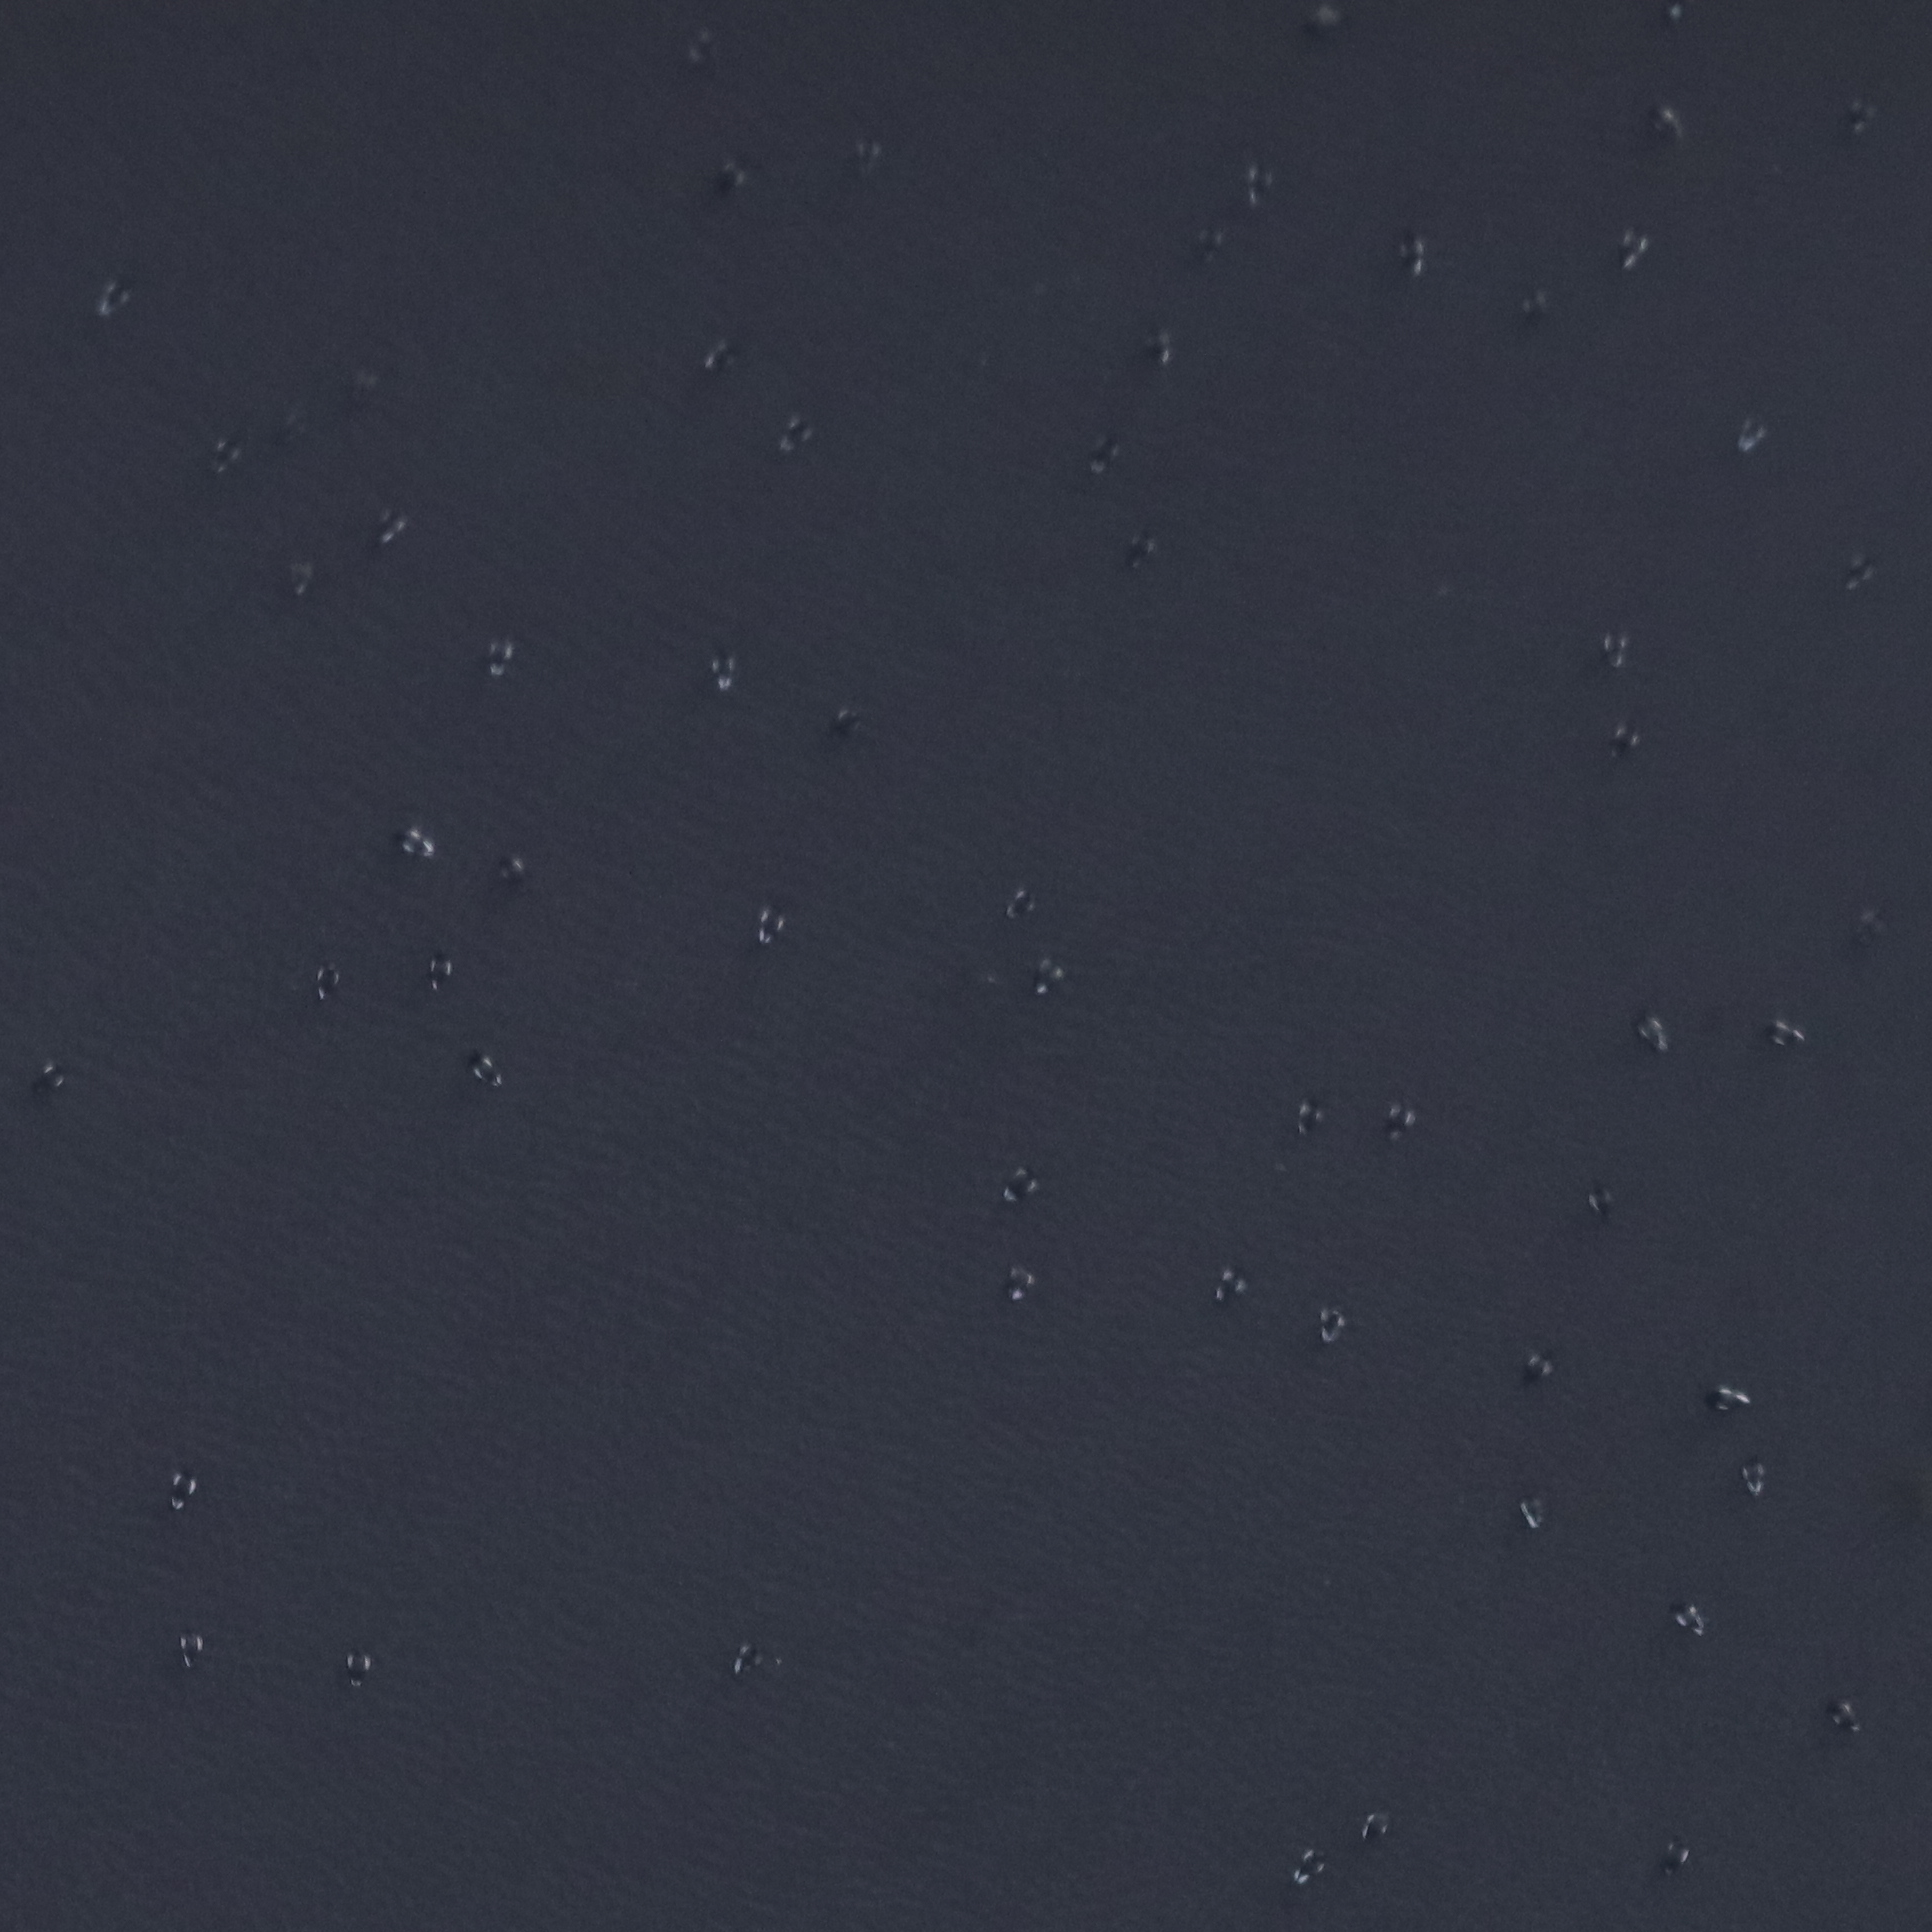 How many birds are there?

60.